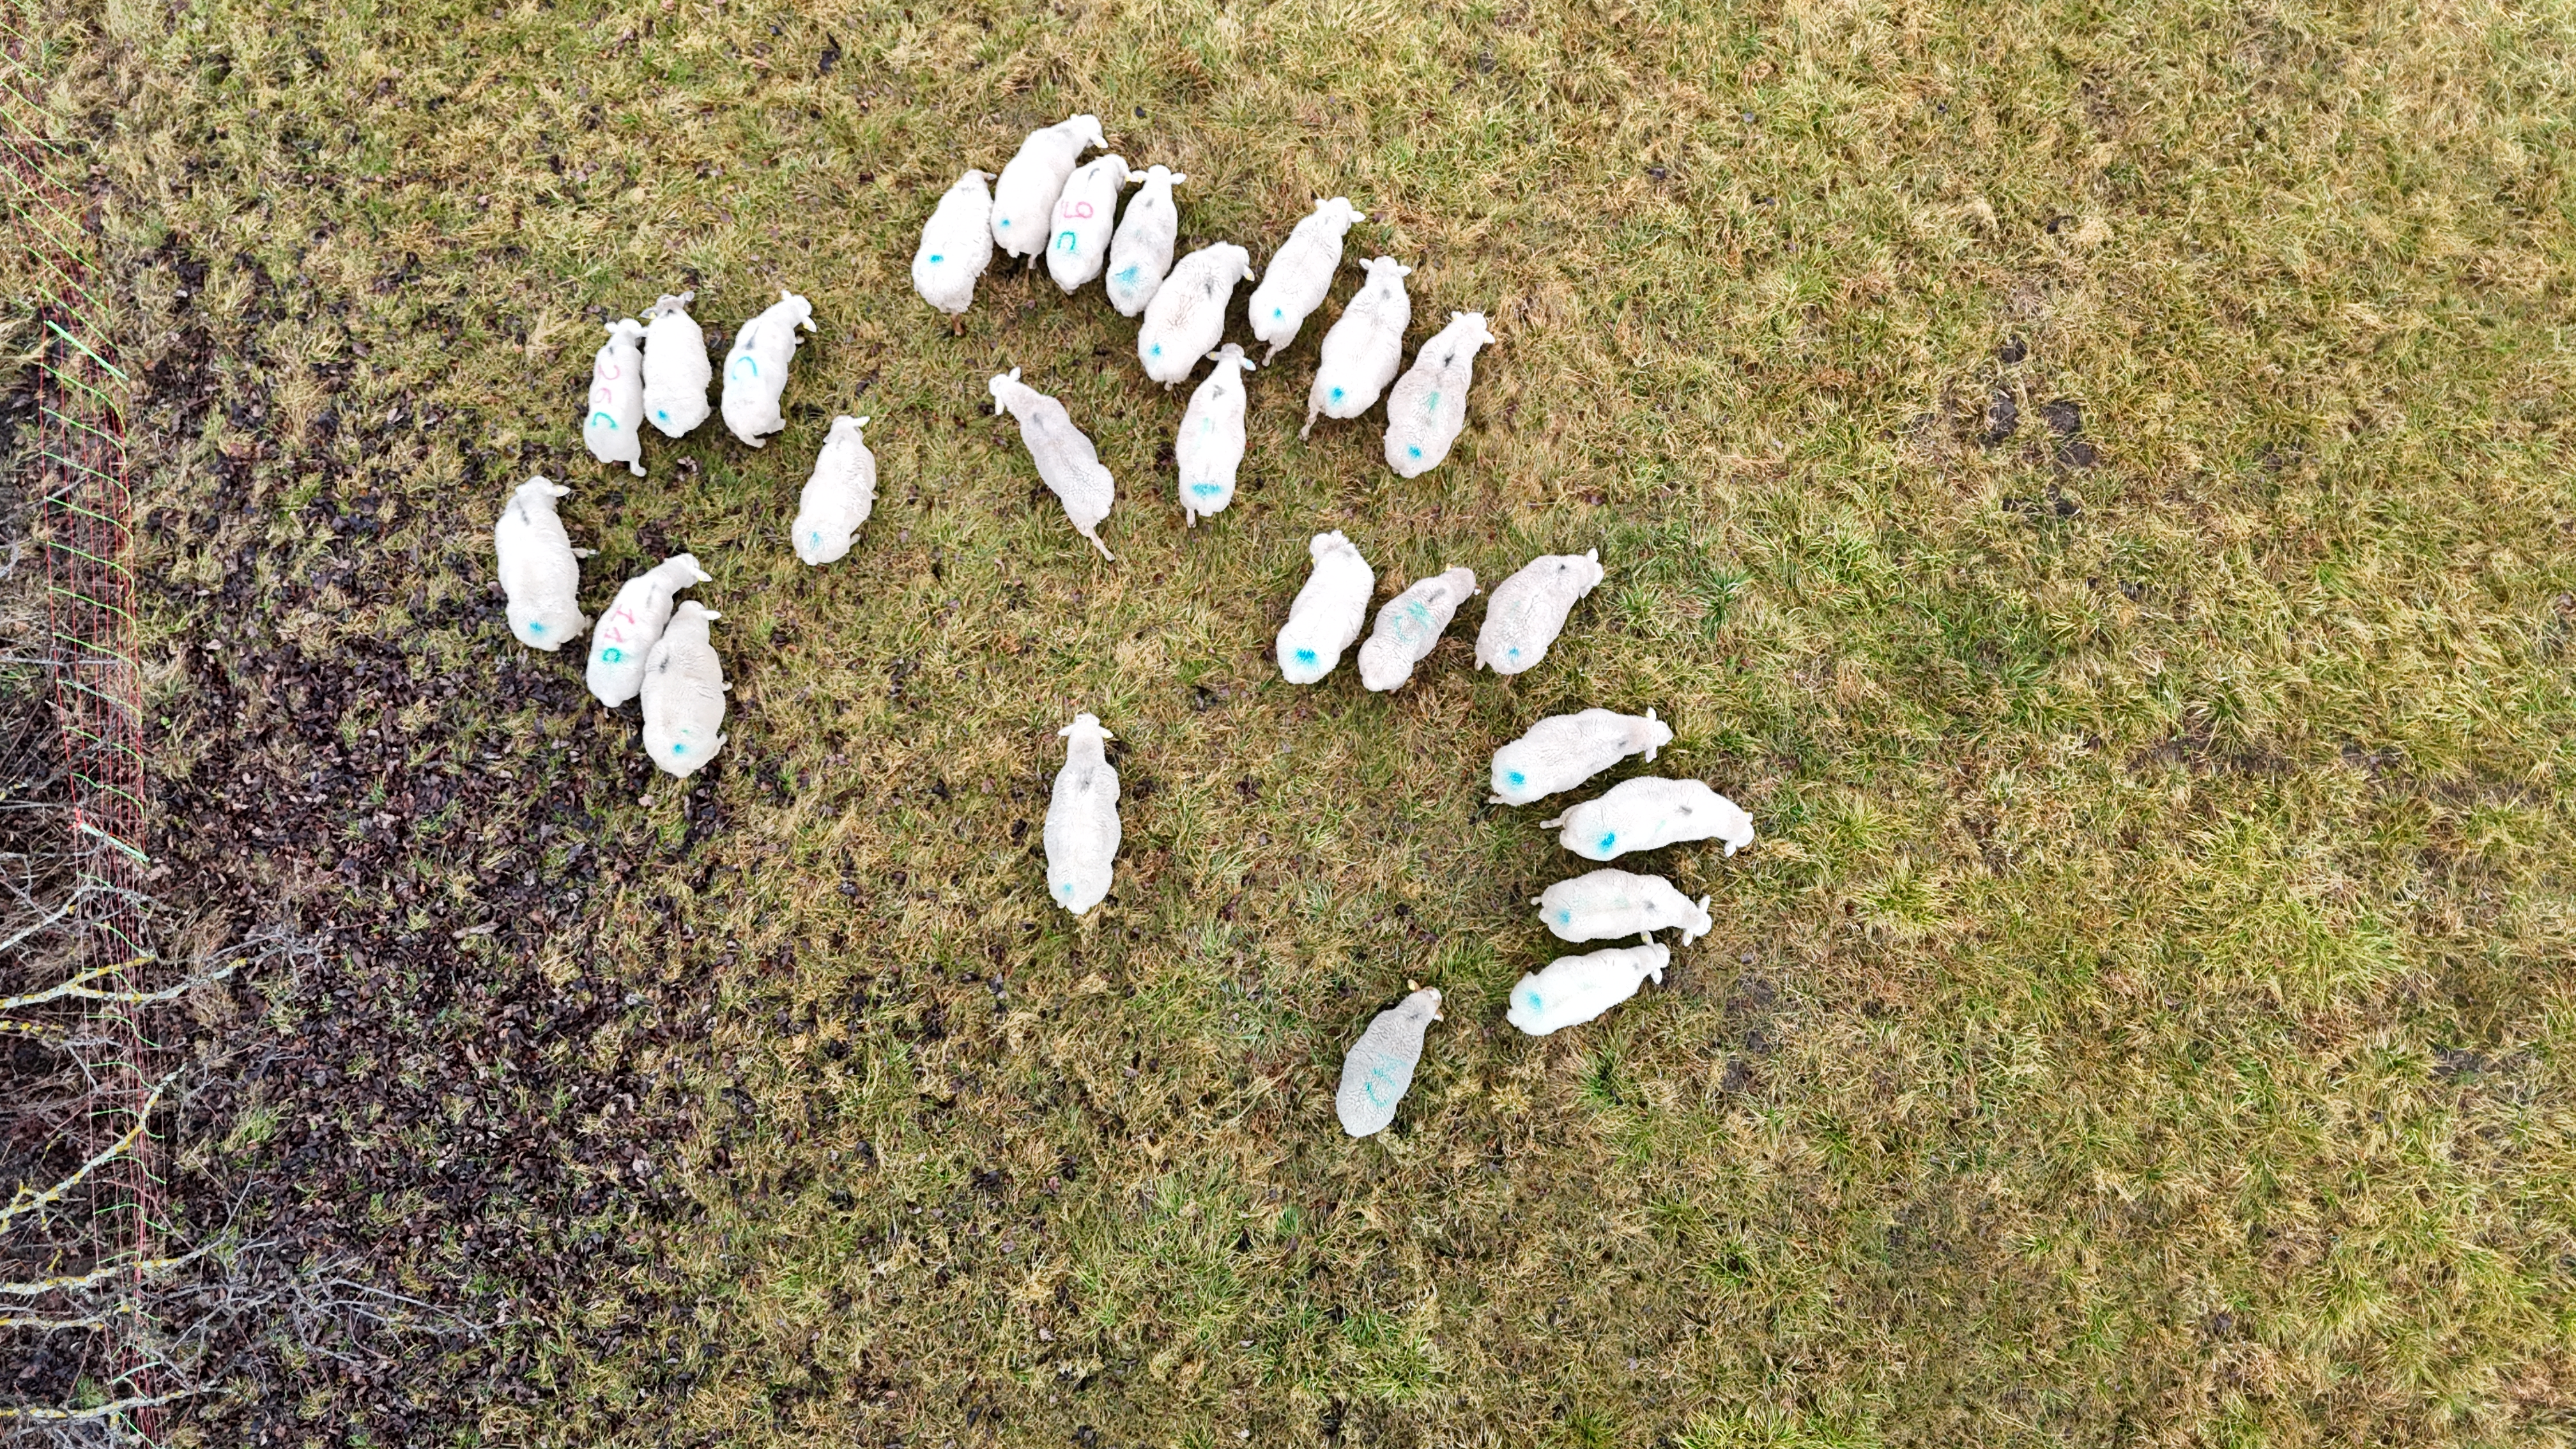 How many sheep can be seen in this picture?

26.